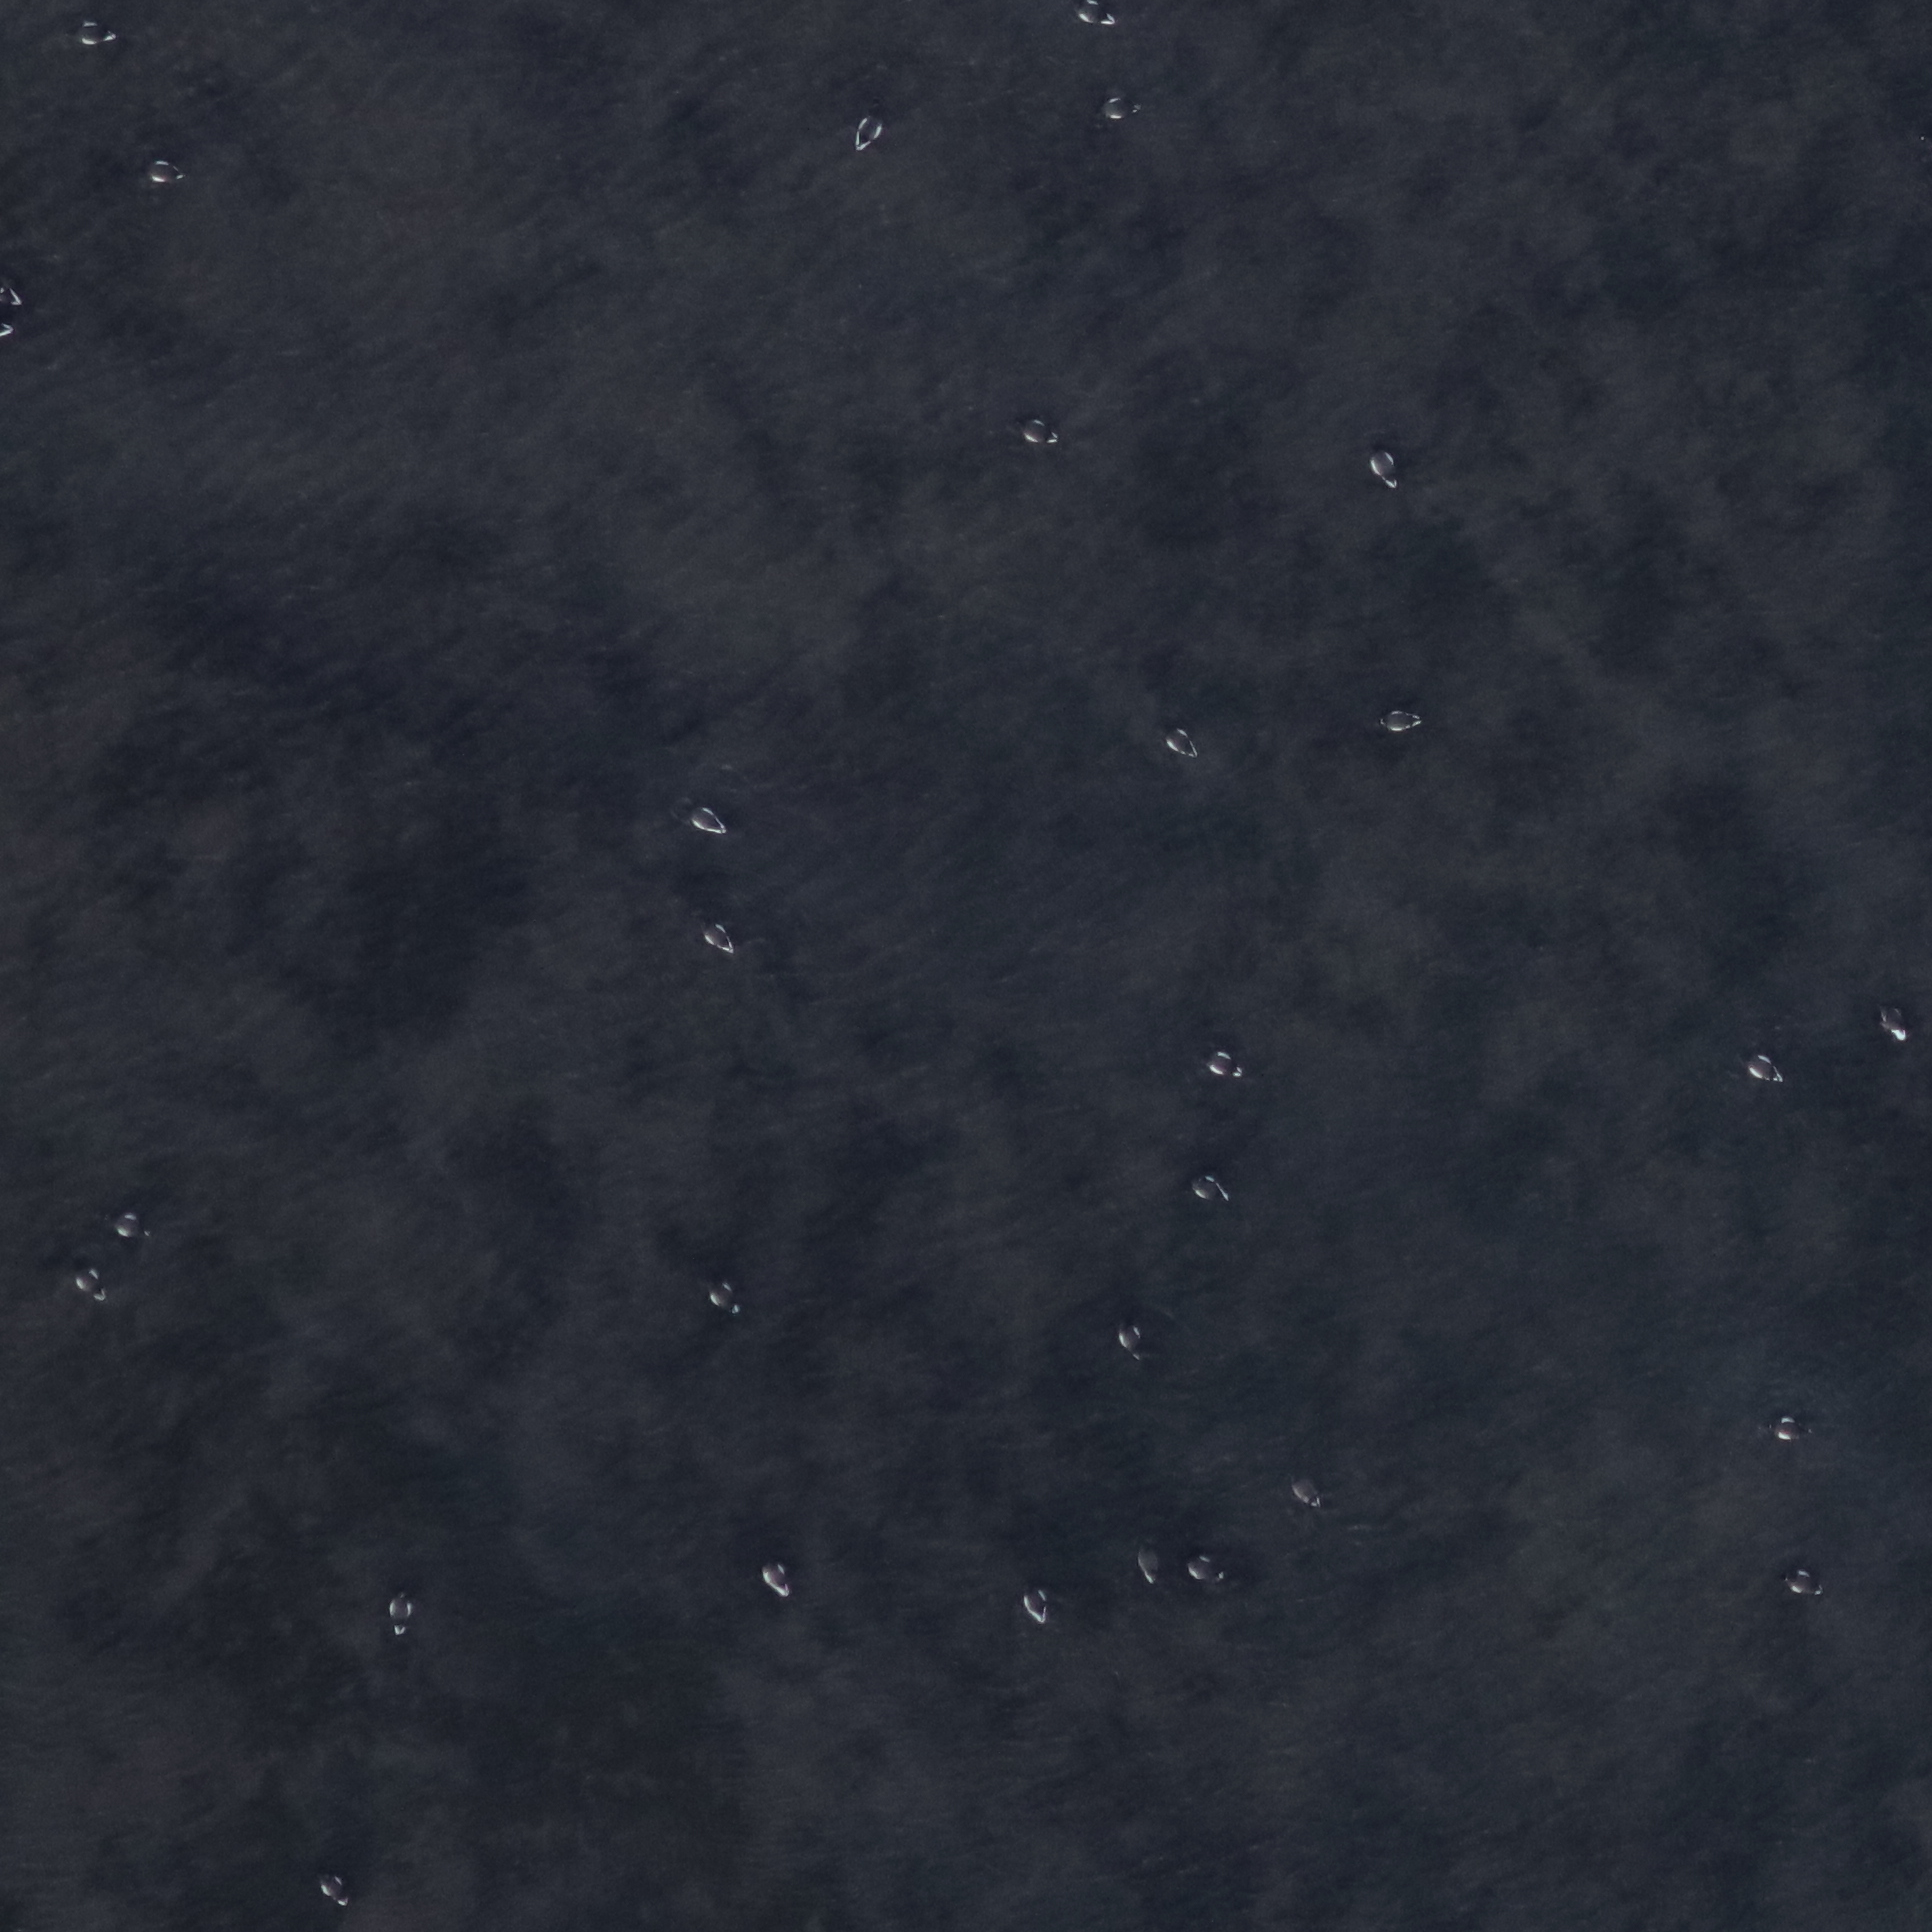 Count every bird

28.